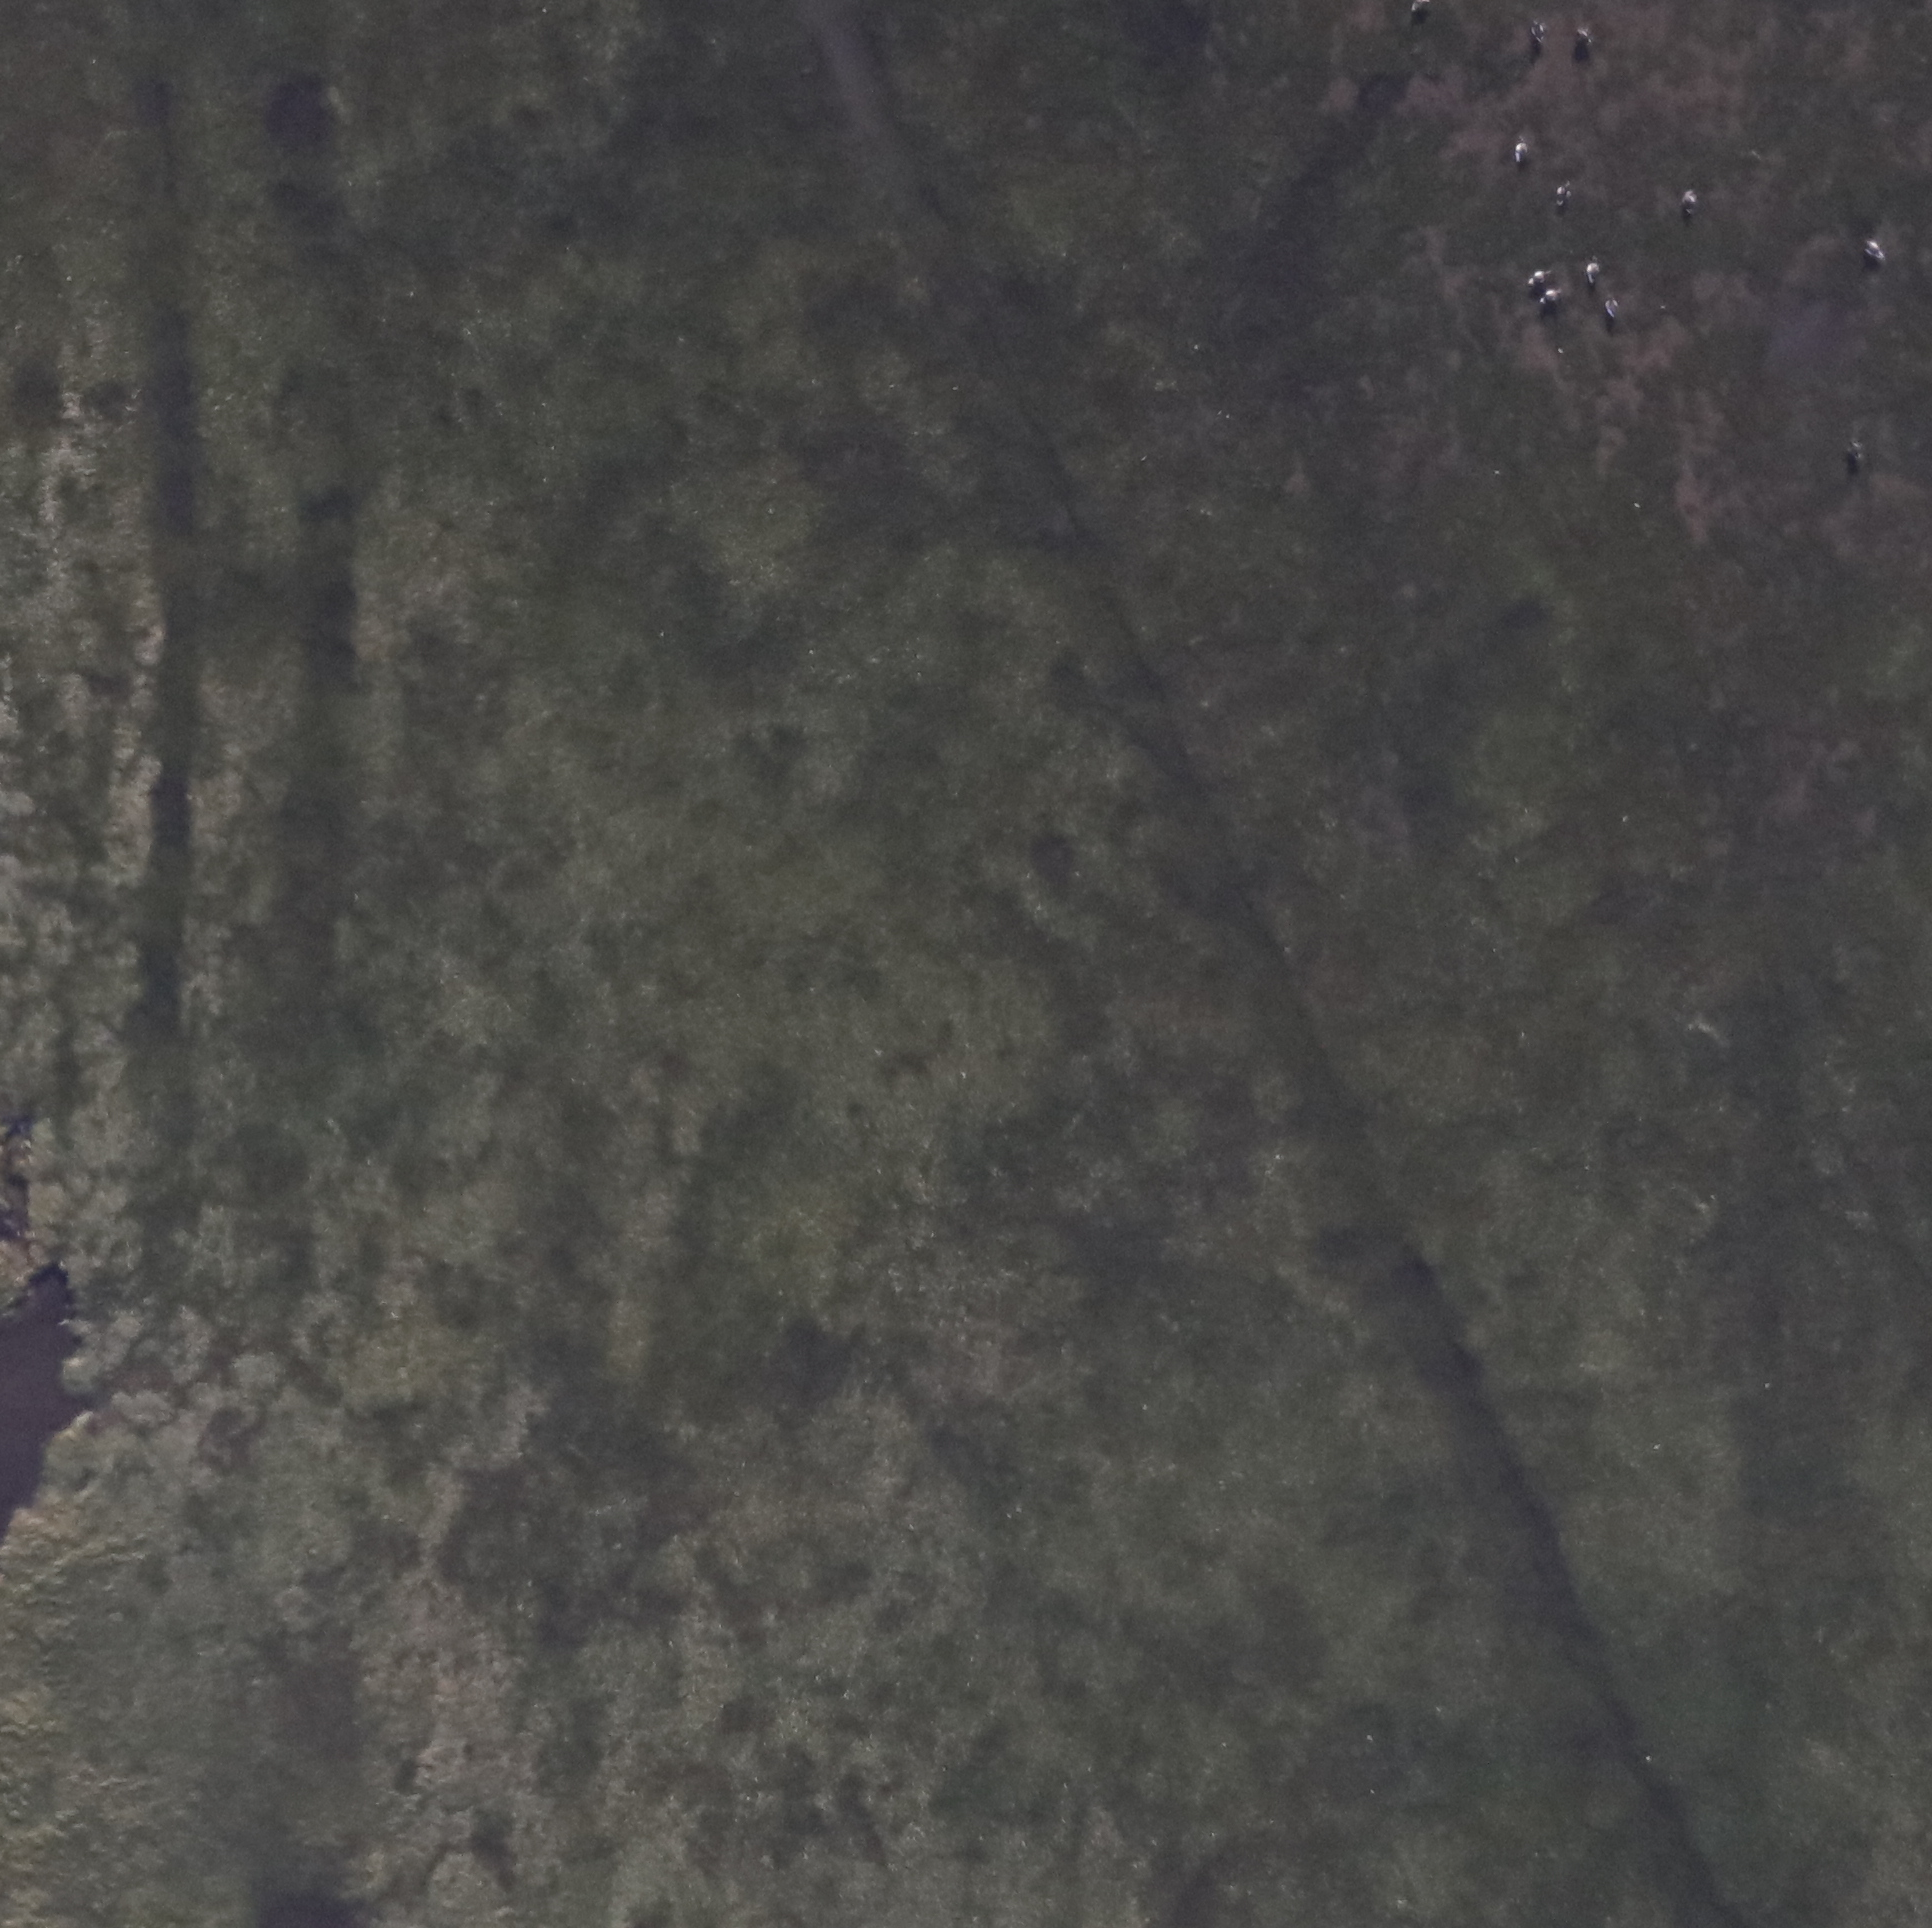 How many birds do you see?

11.